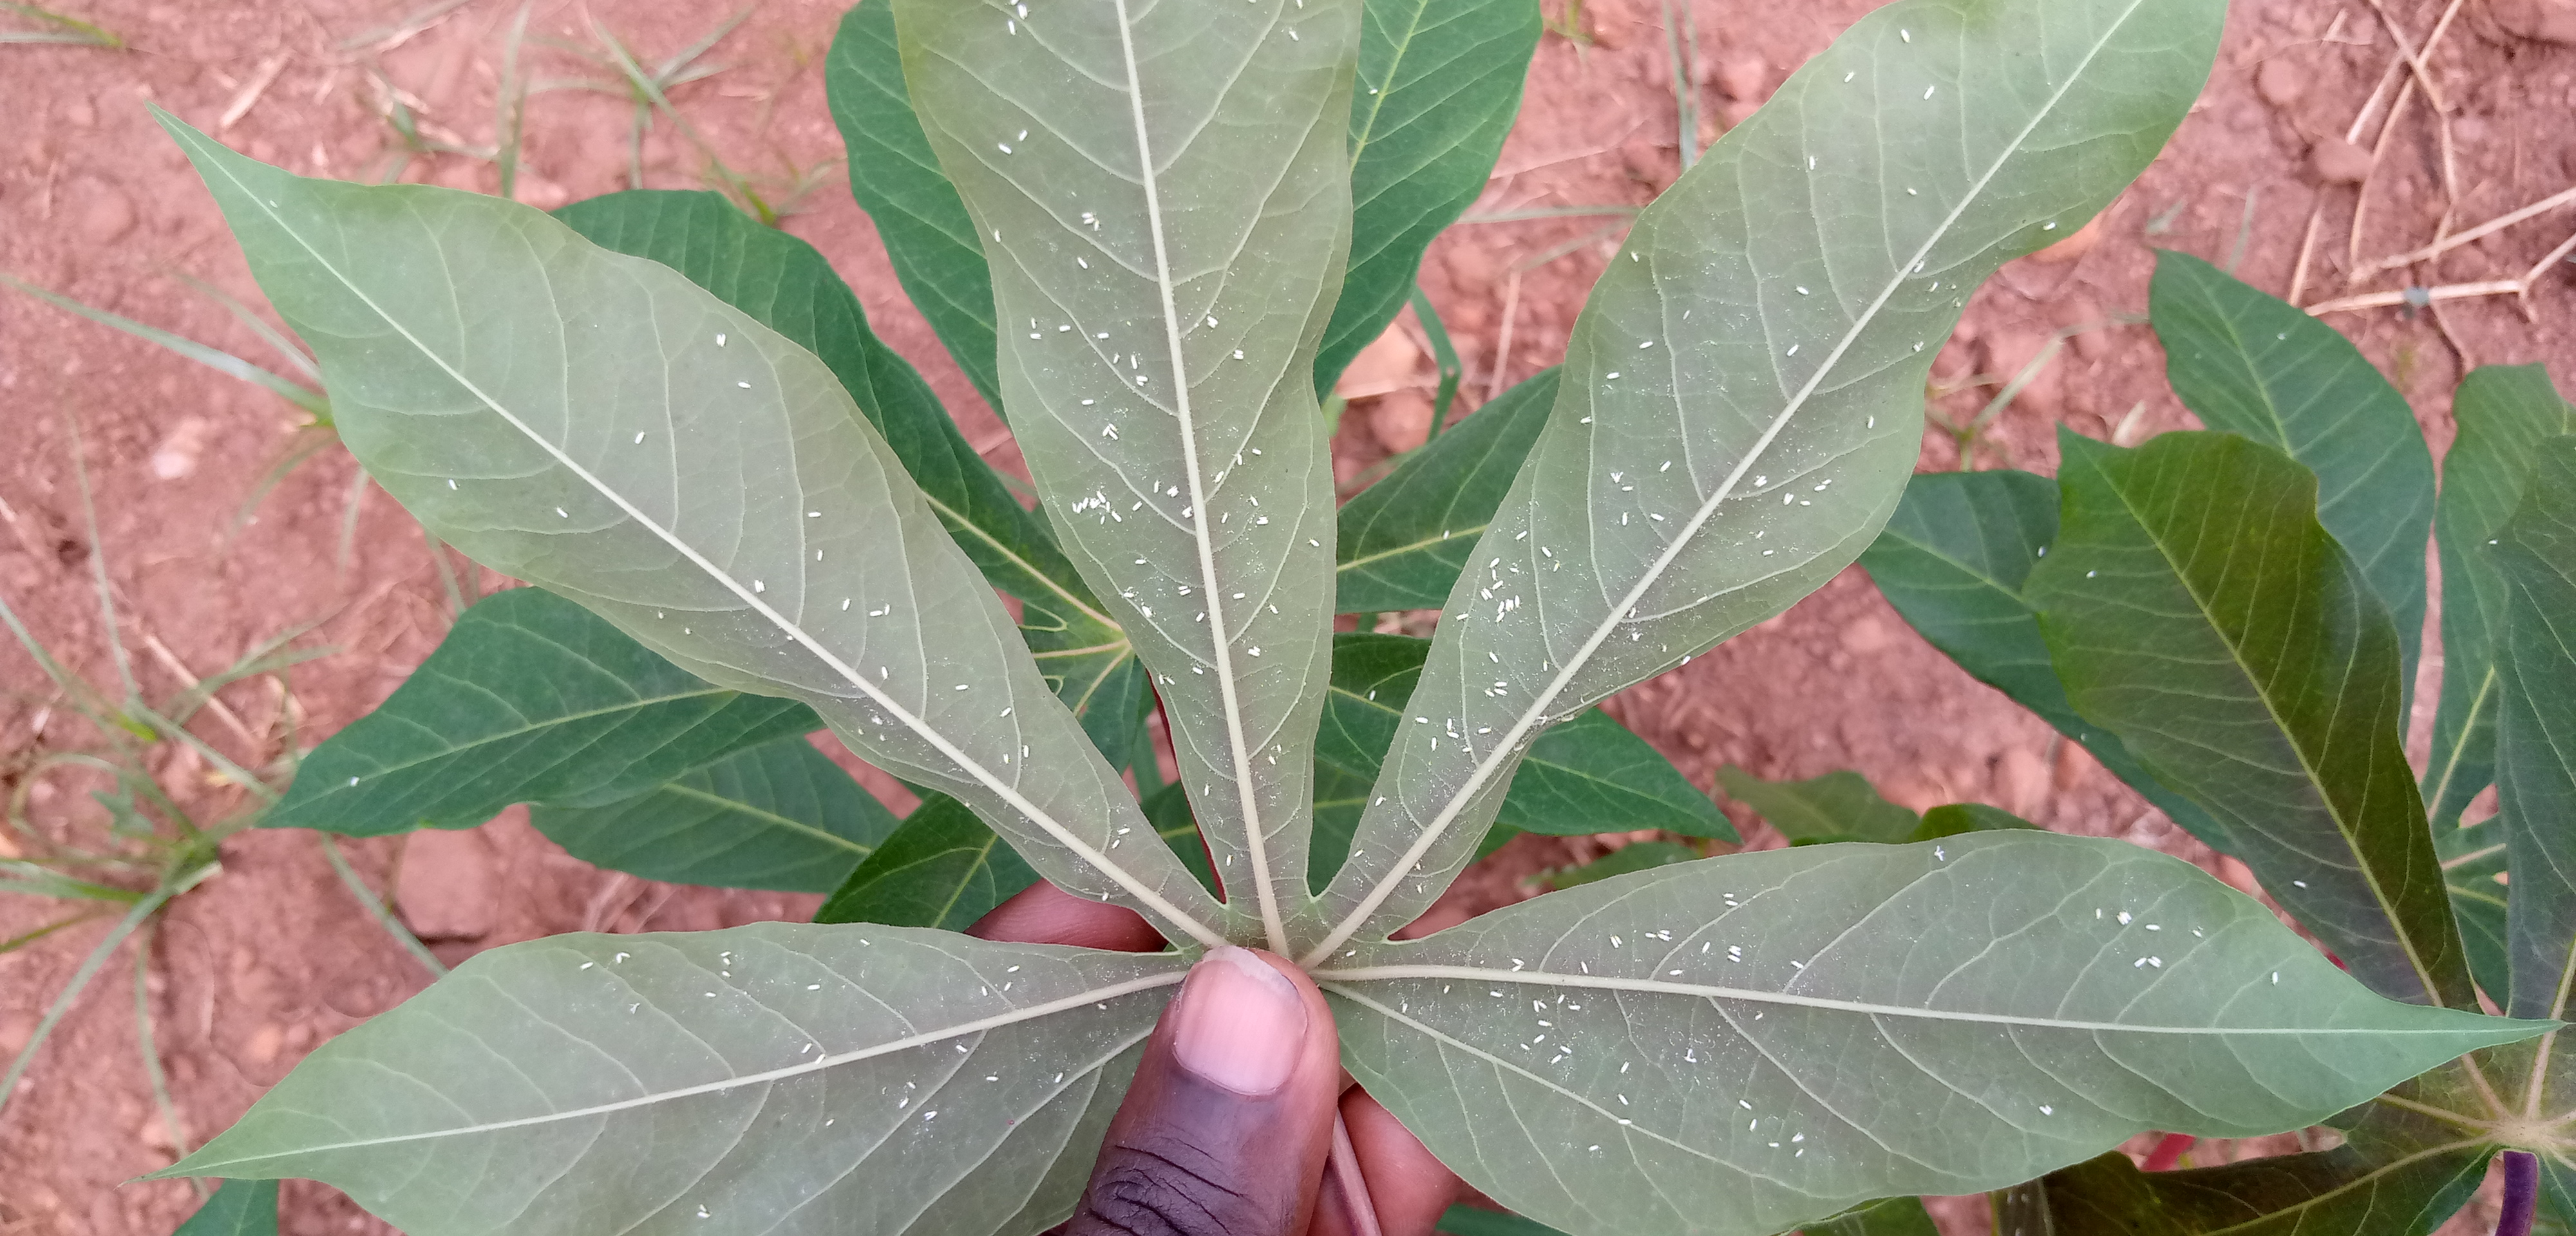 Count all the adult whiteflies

194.